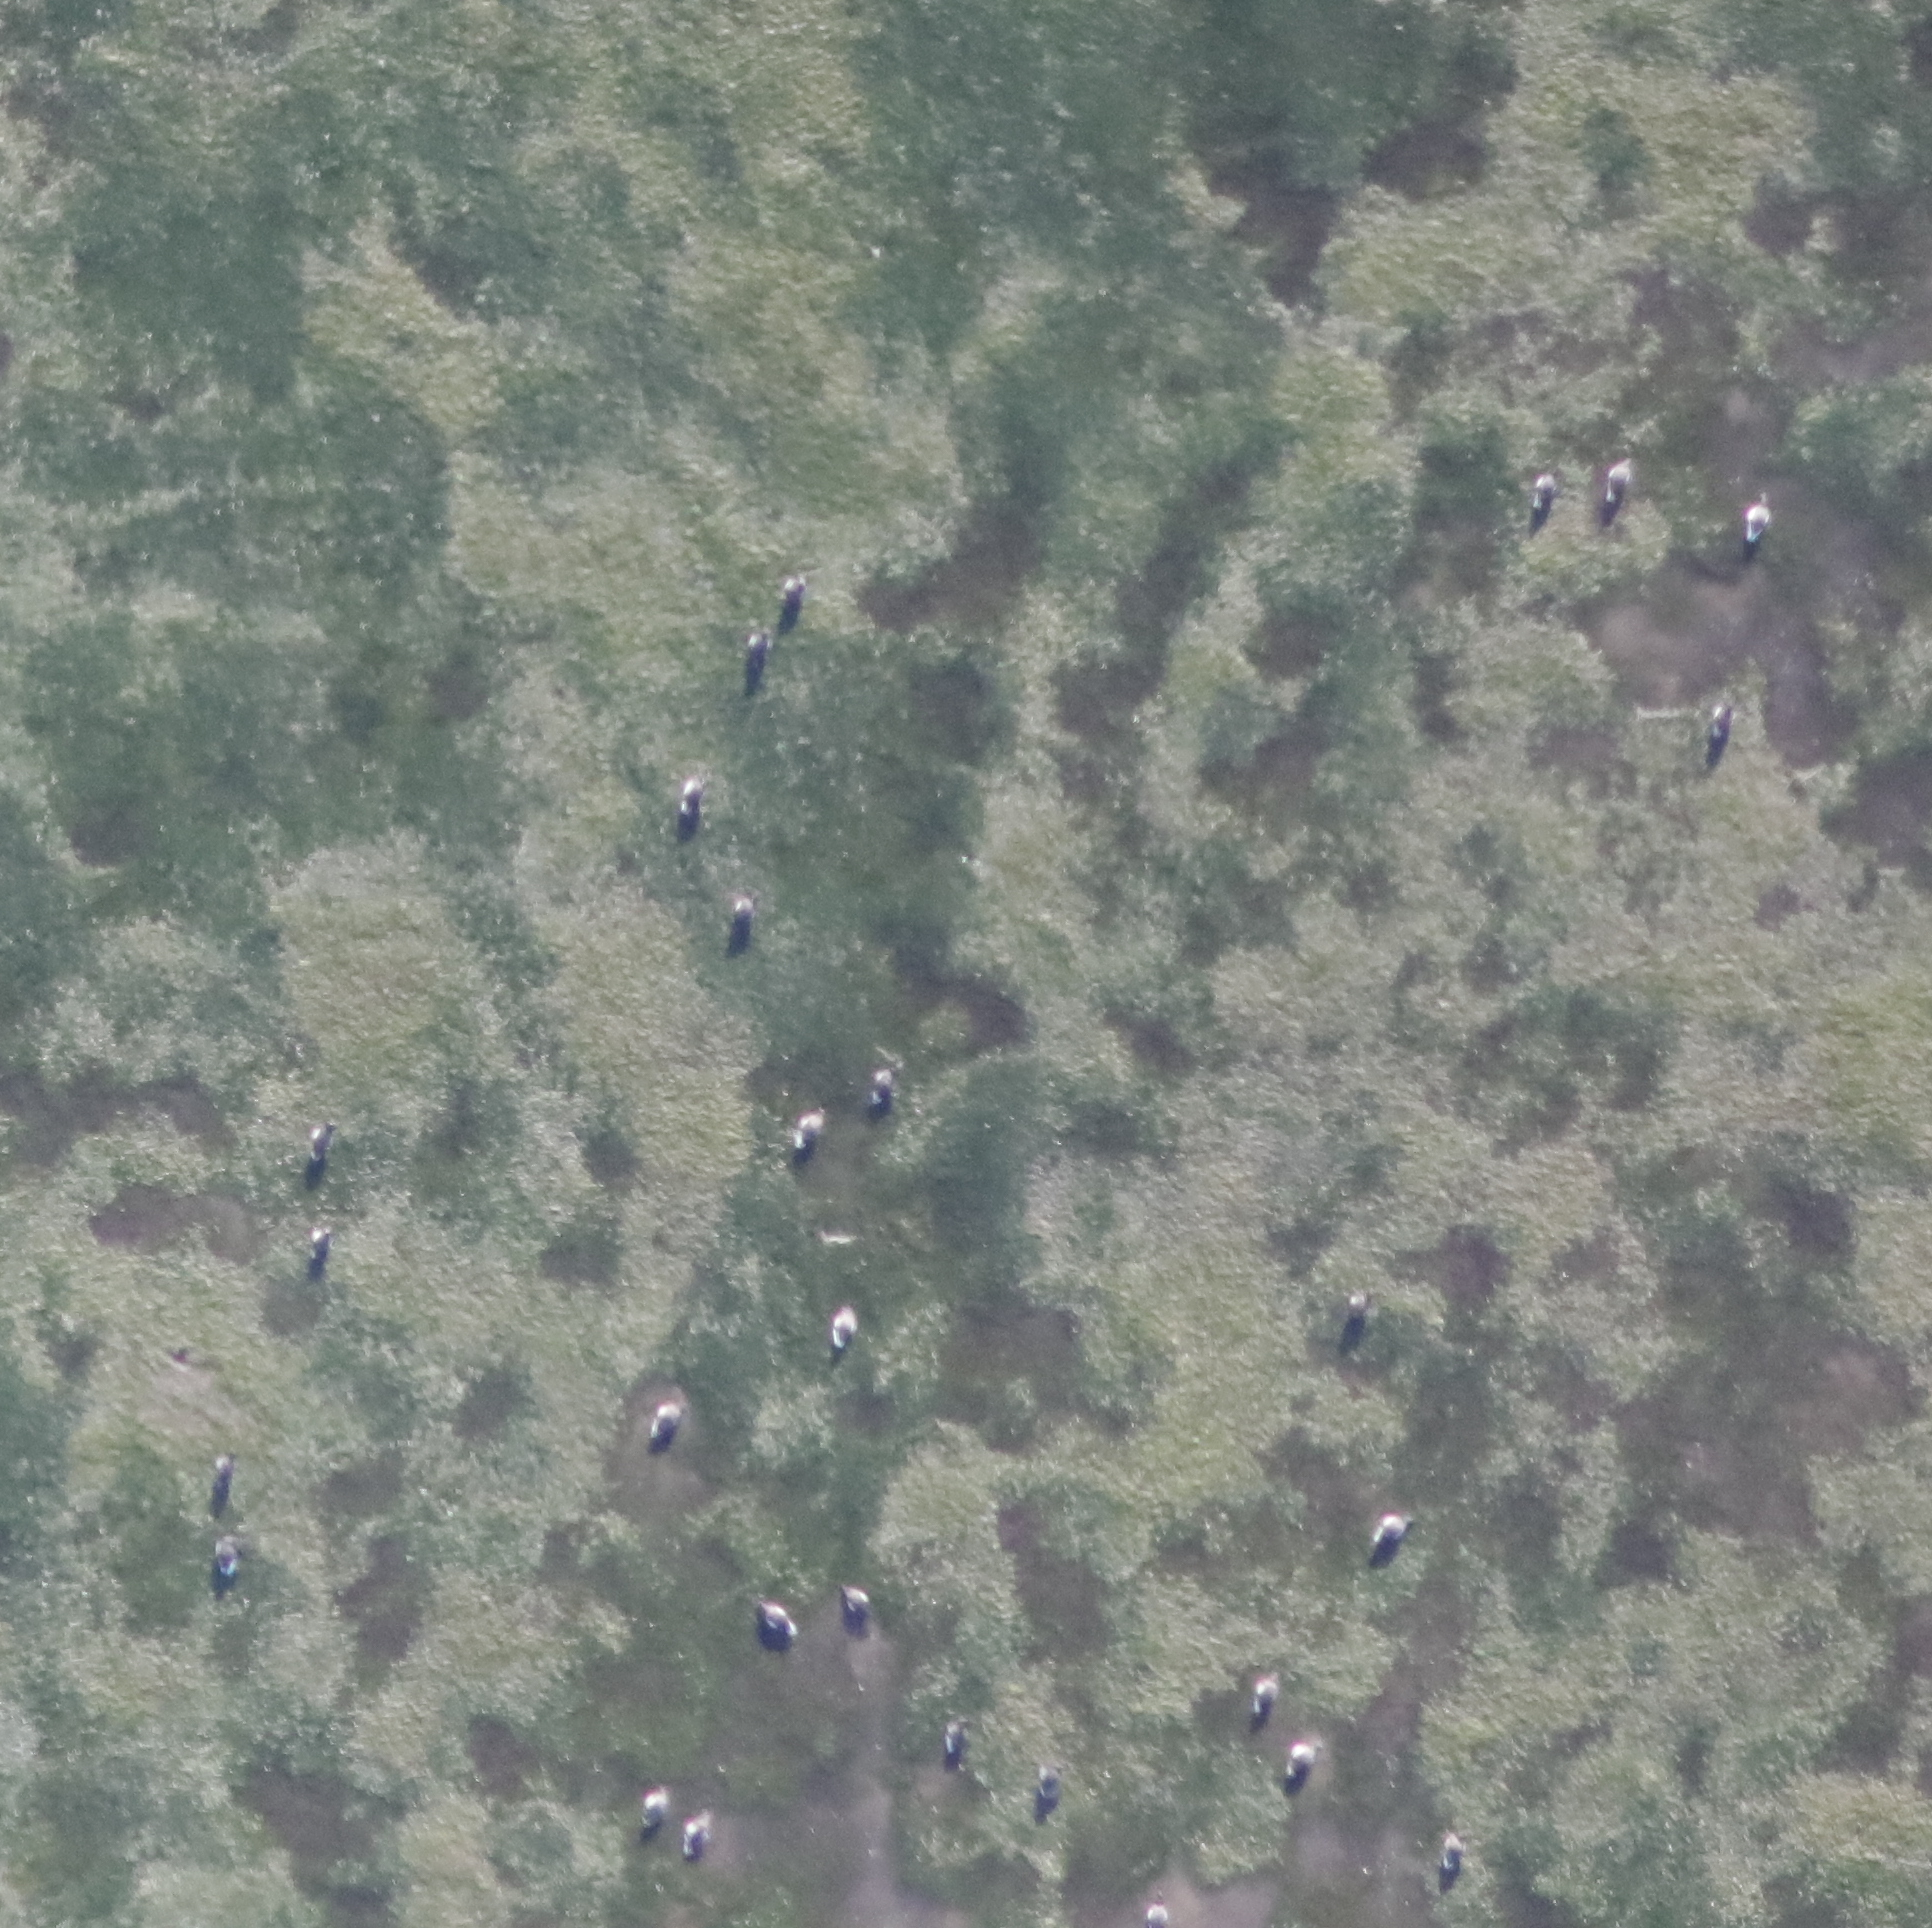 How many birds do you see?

28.